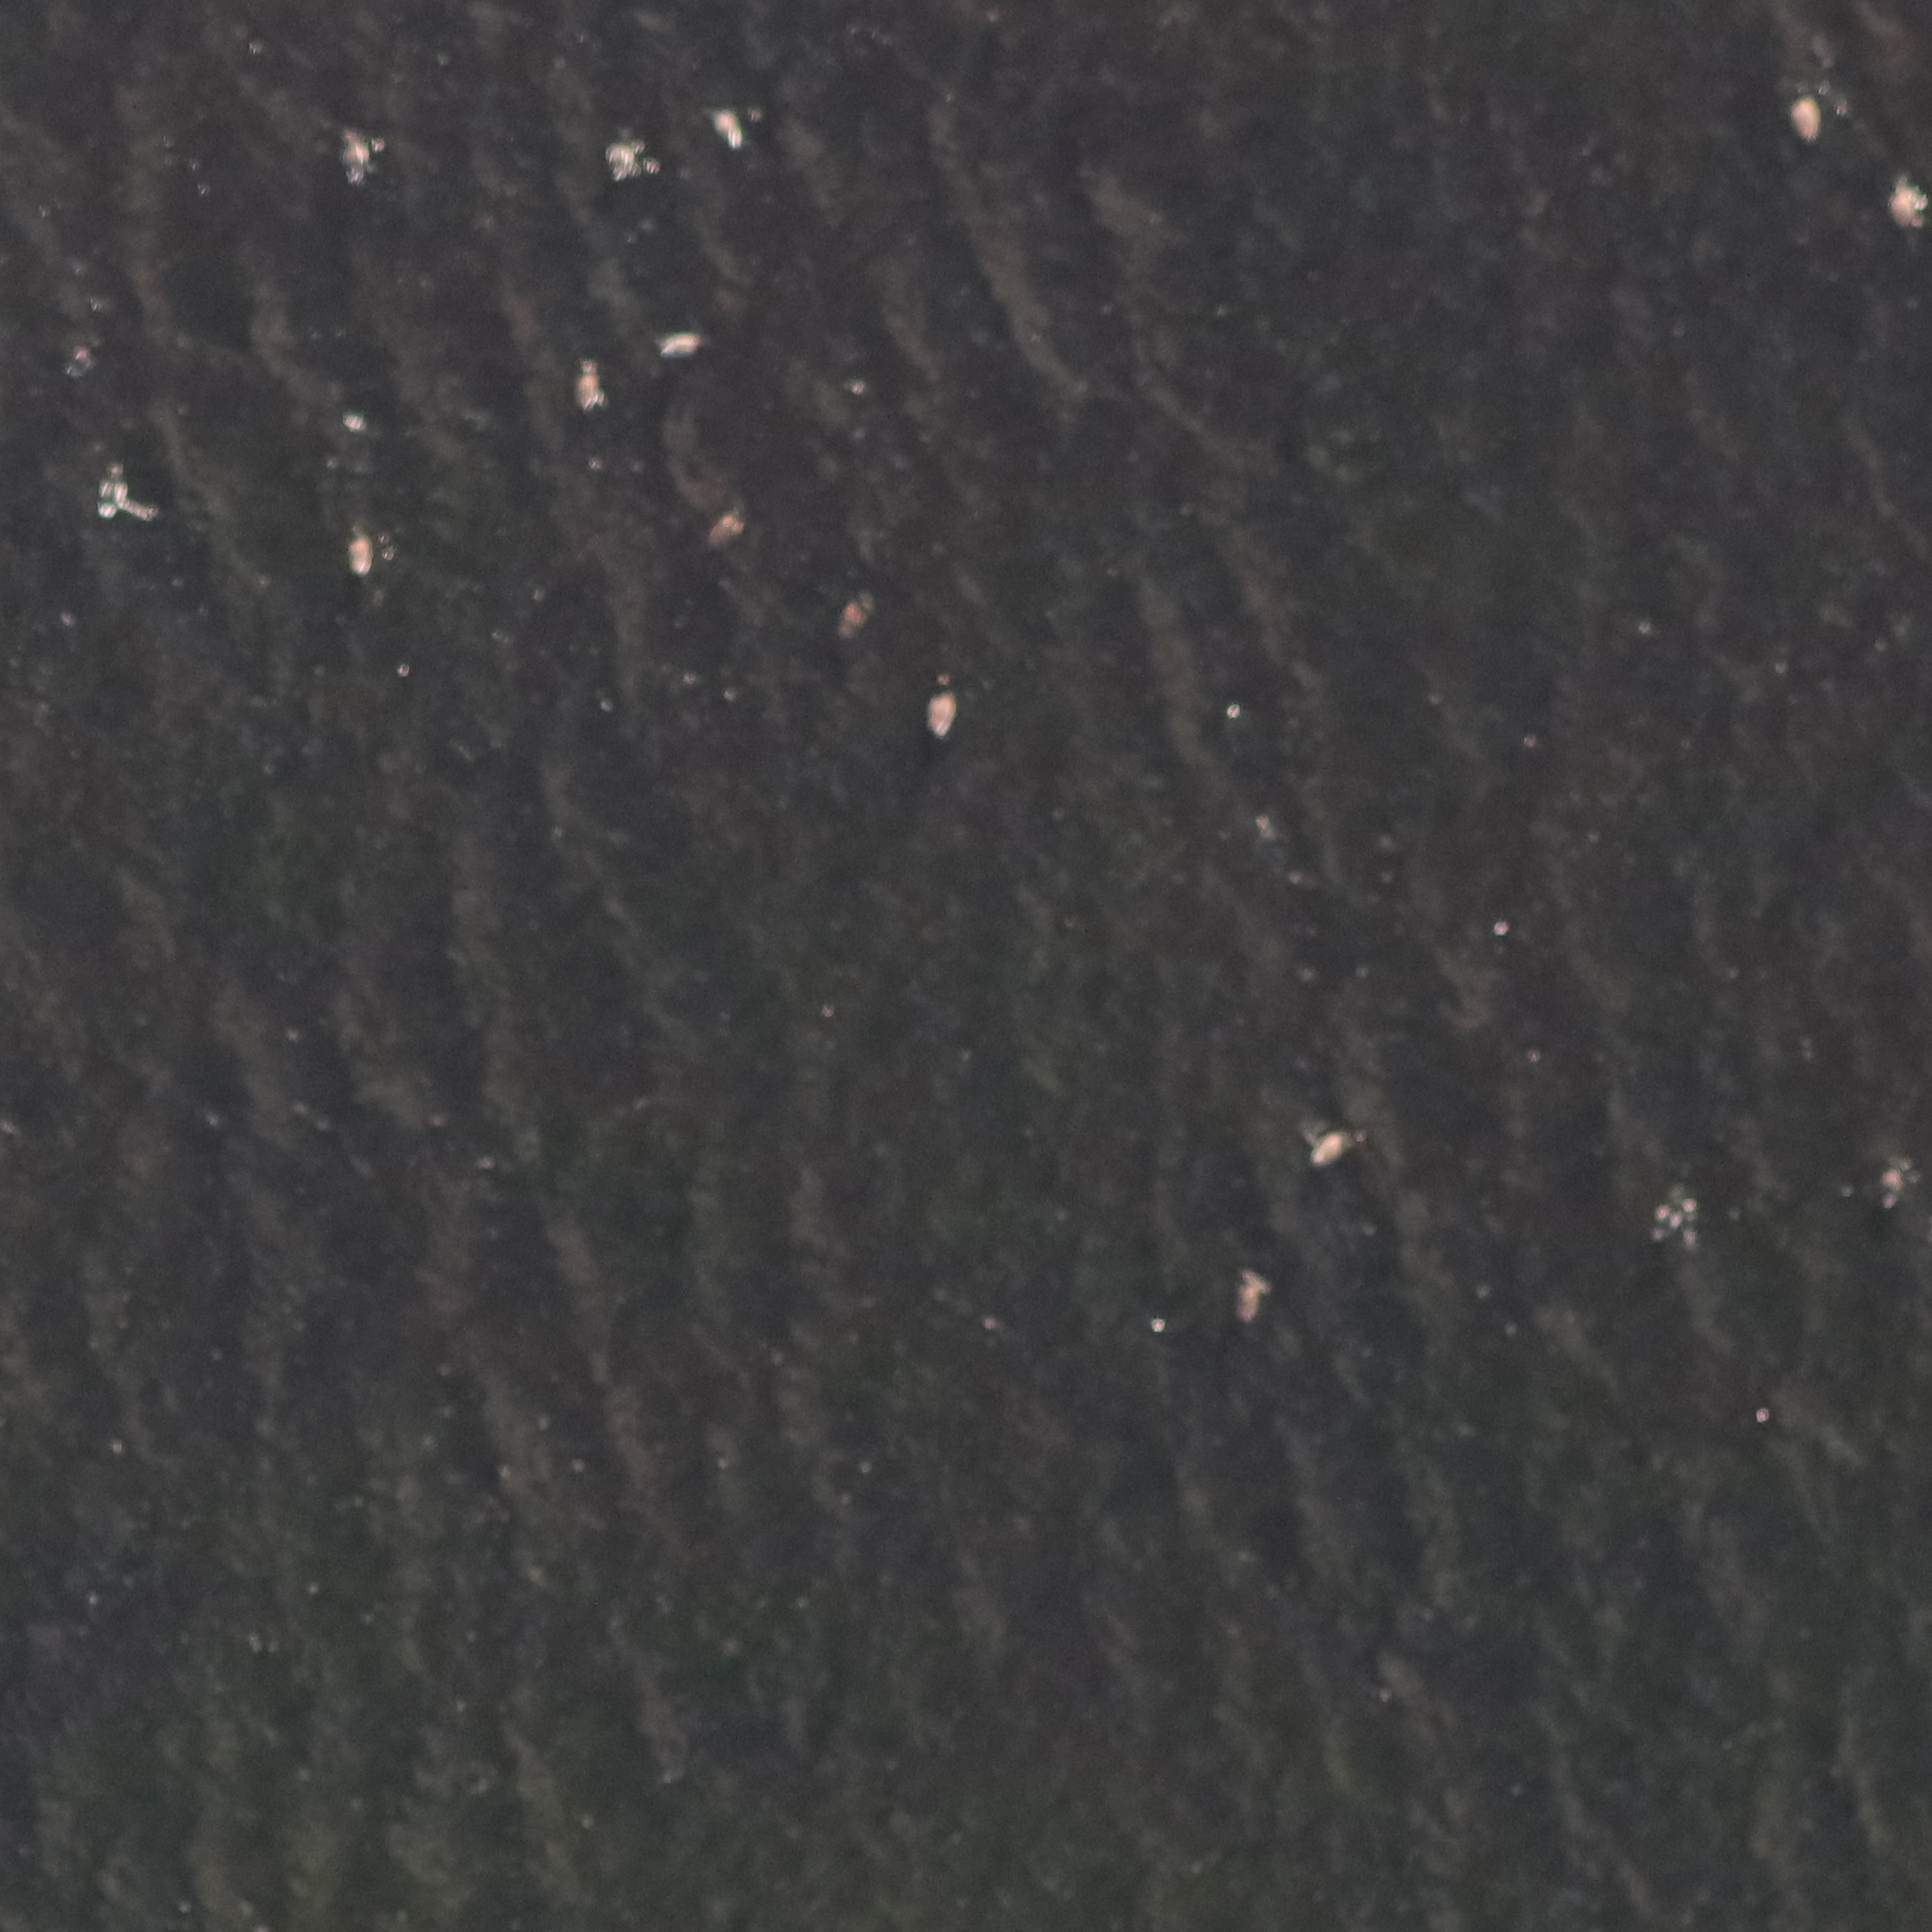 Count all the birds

17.